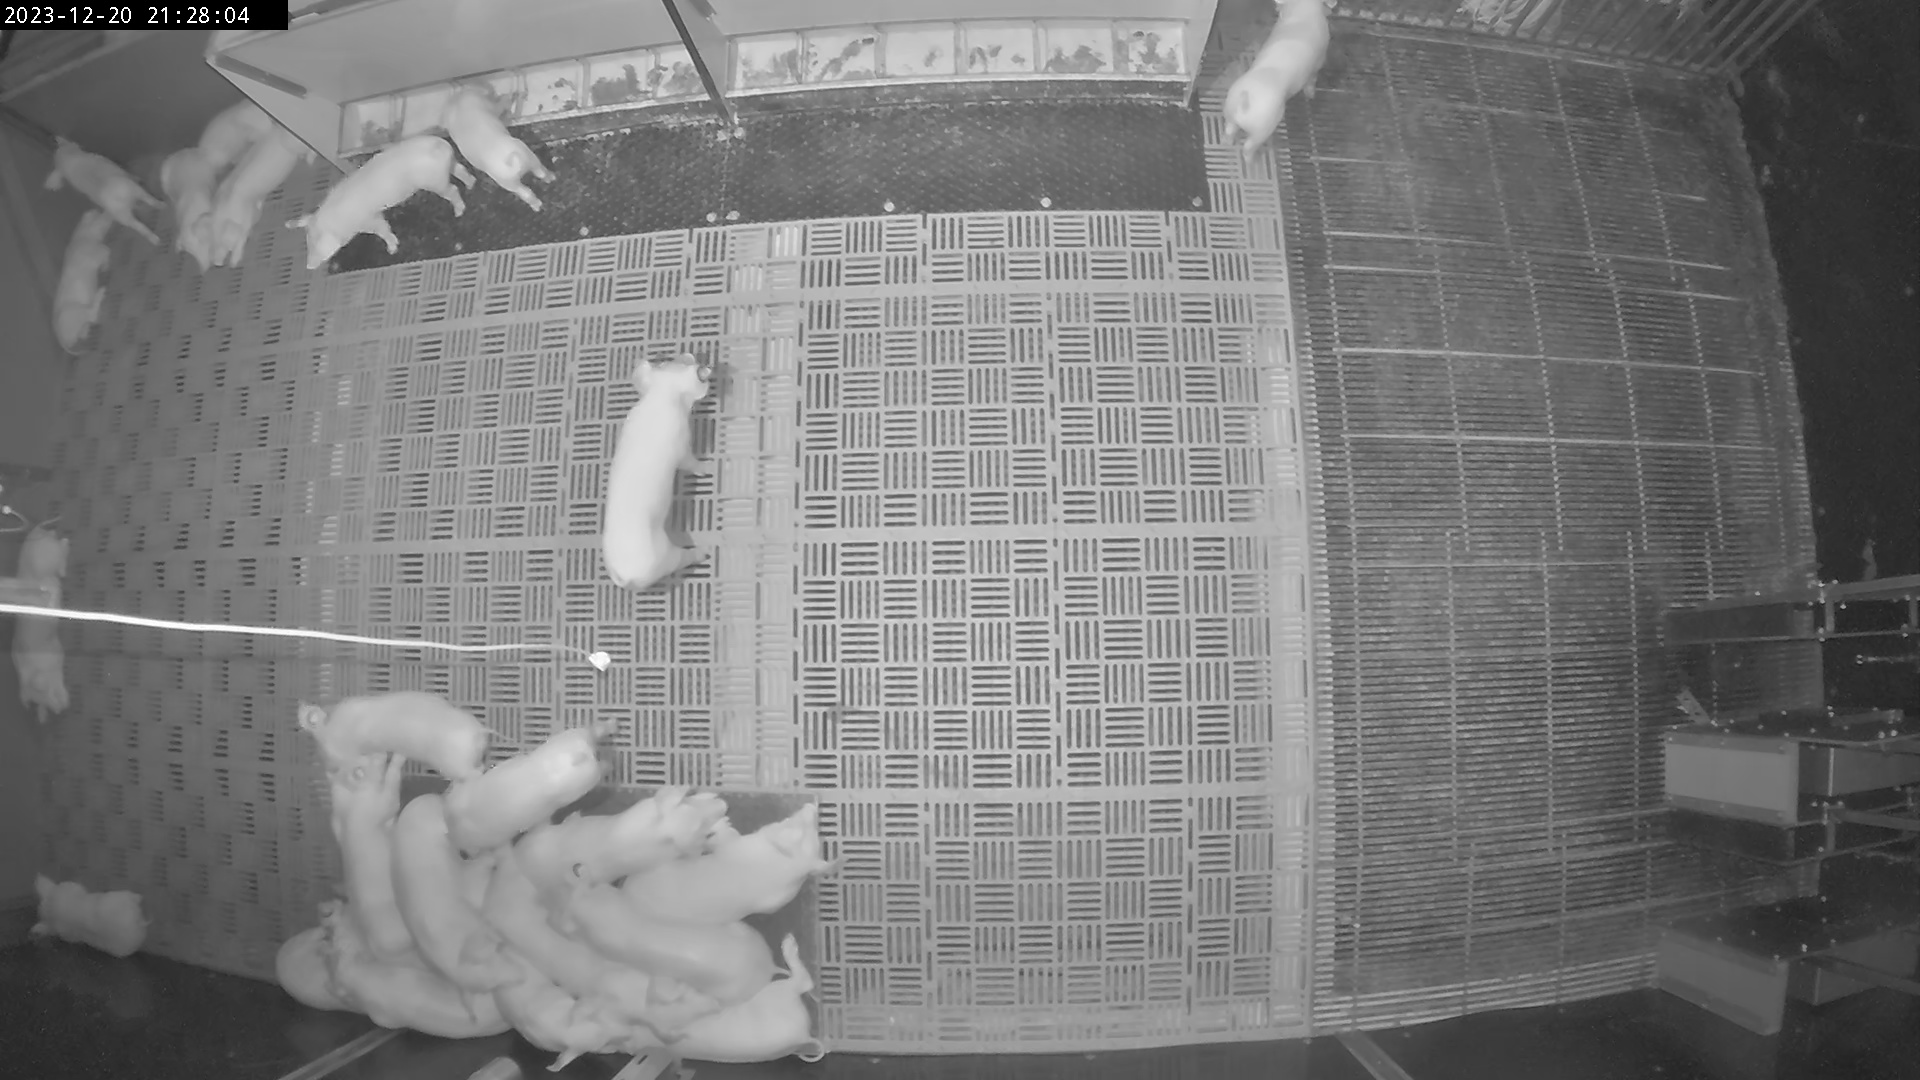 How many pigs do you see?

23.